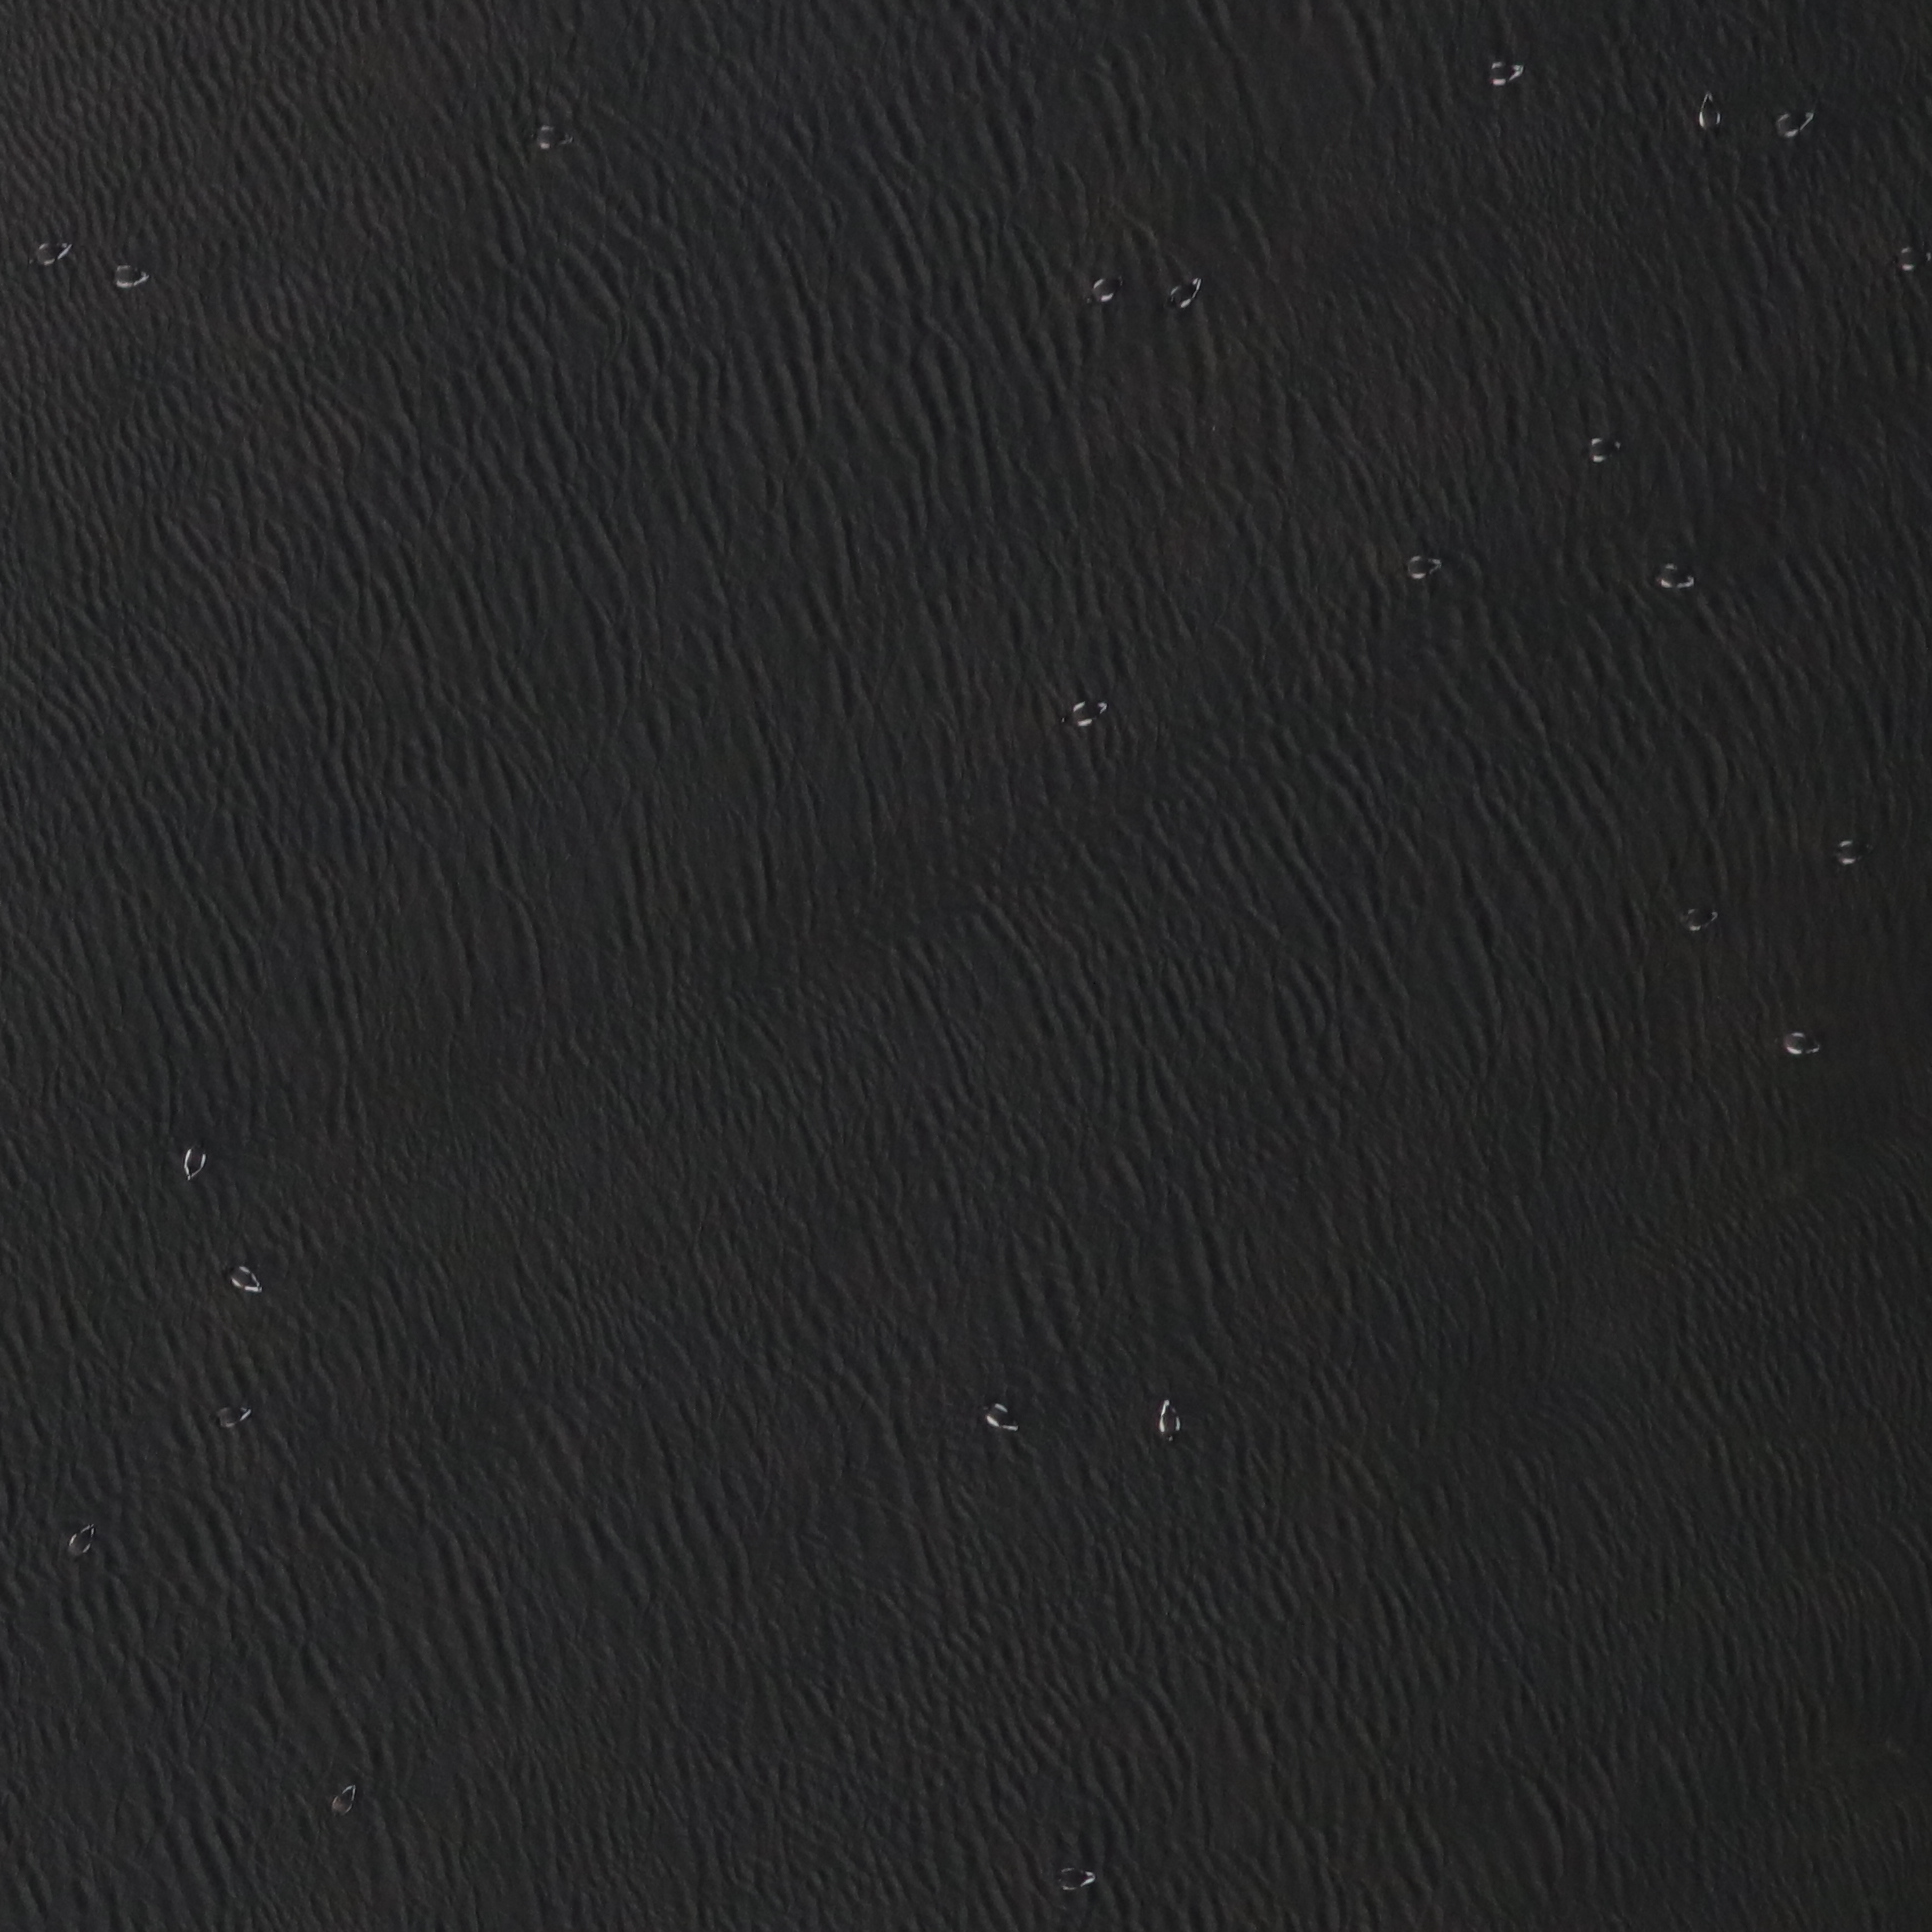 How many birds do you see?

24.